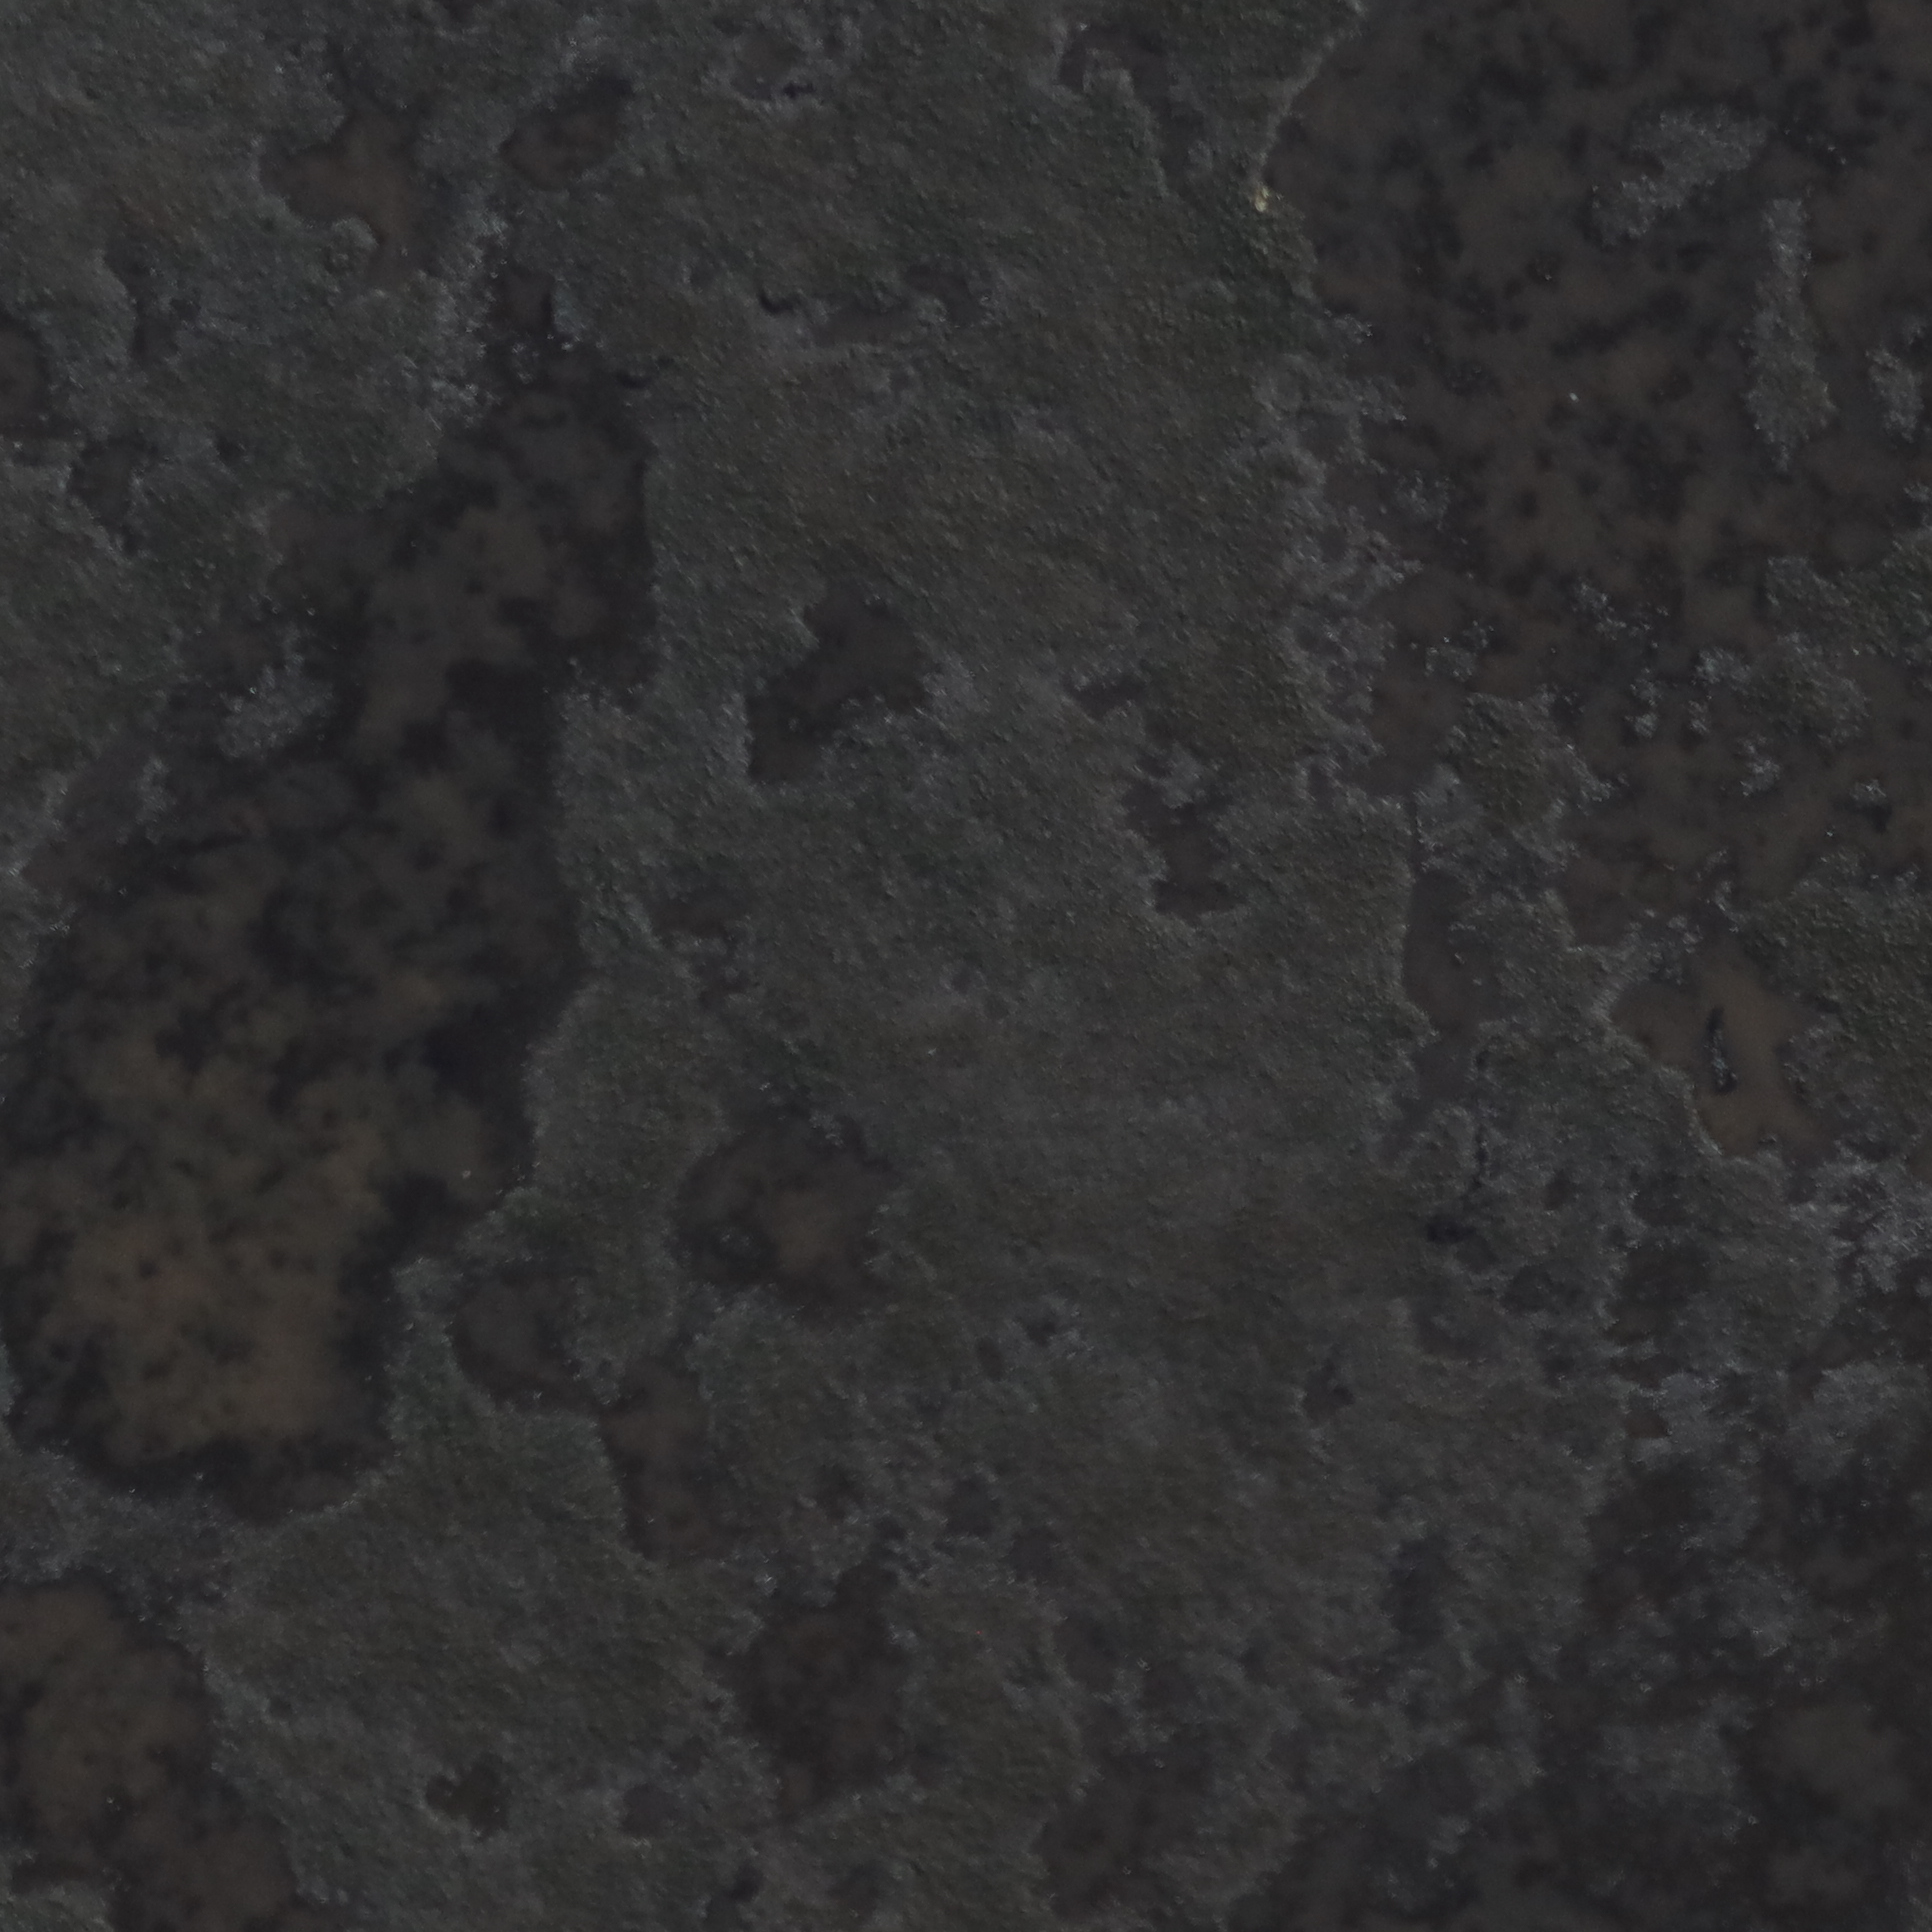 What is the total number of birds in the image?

0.